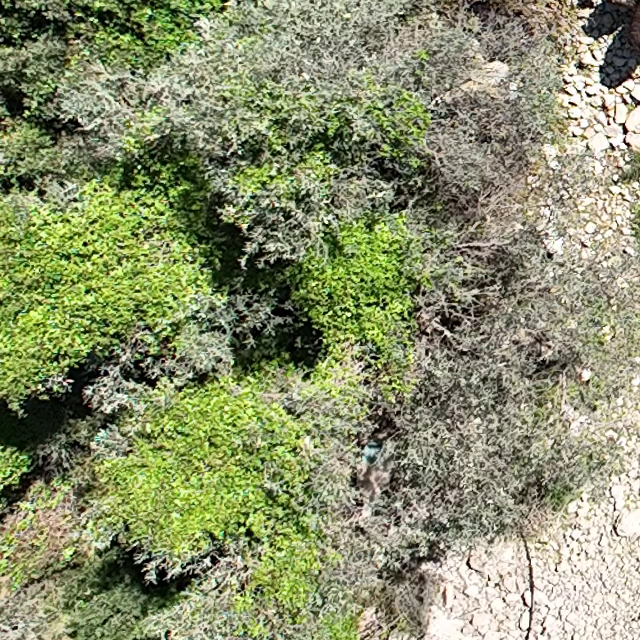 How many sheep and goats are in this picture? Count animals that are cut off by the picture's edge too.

1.